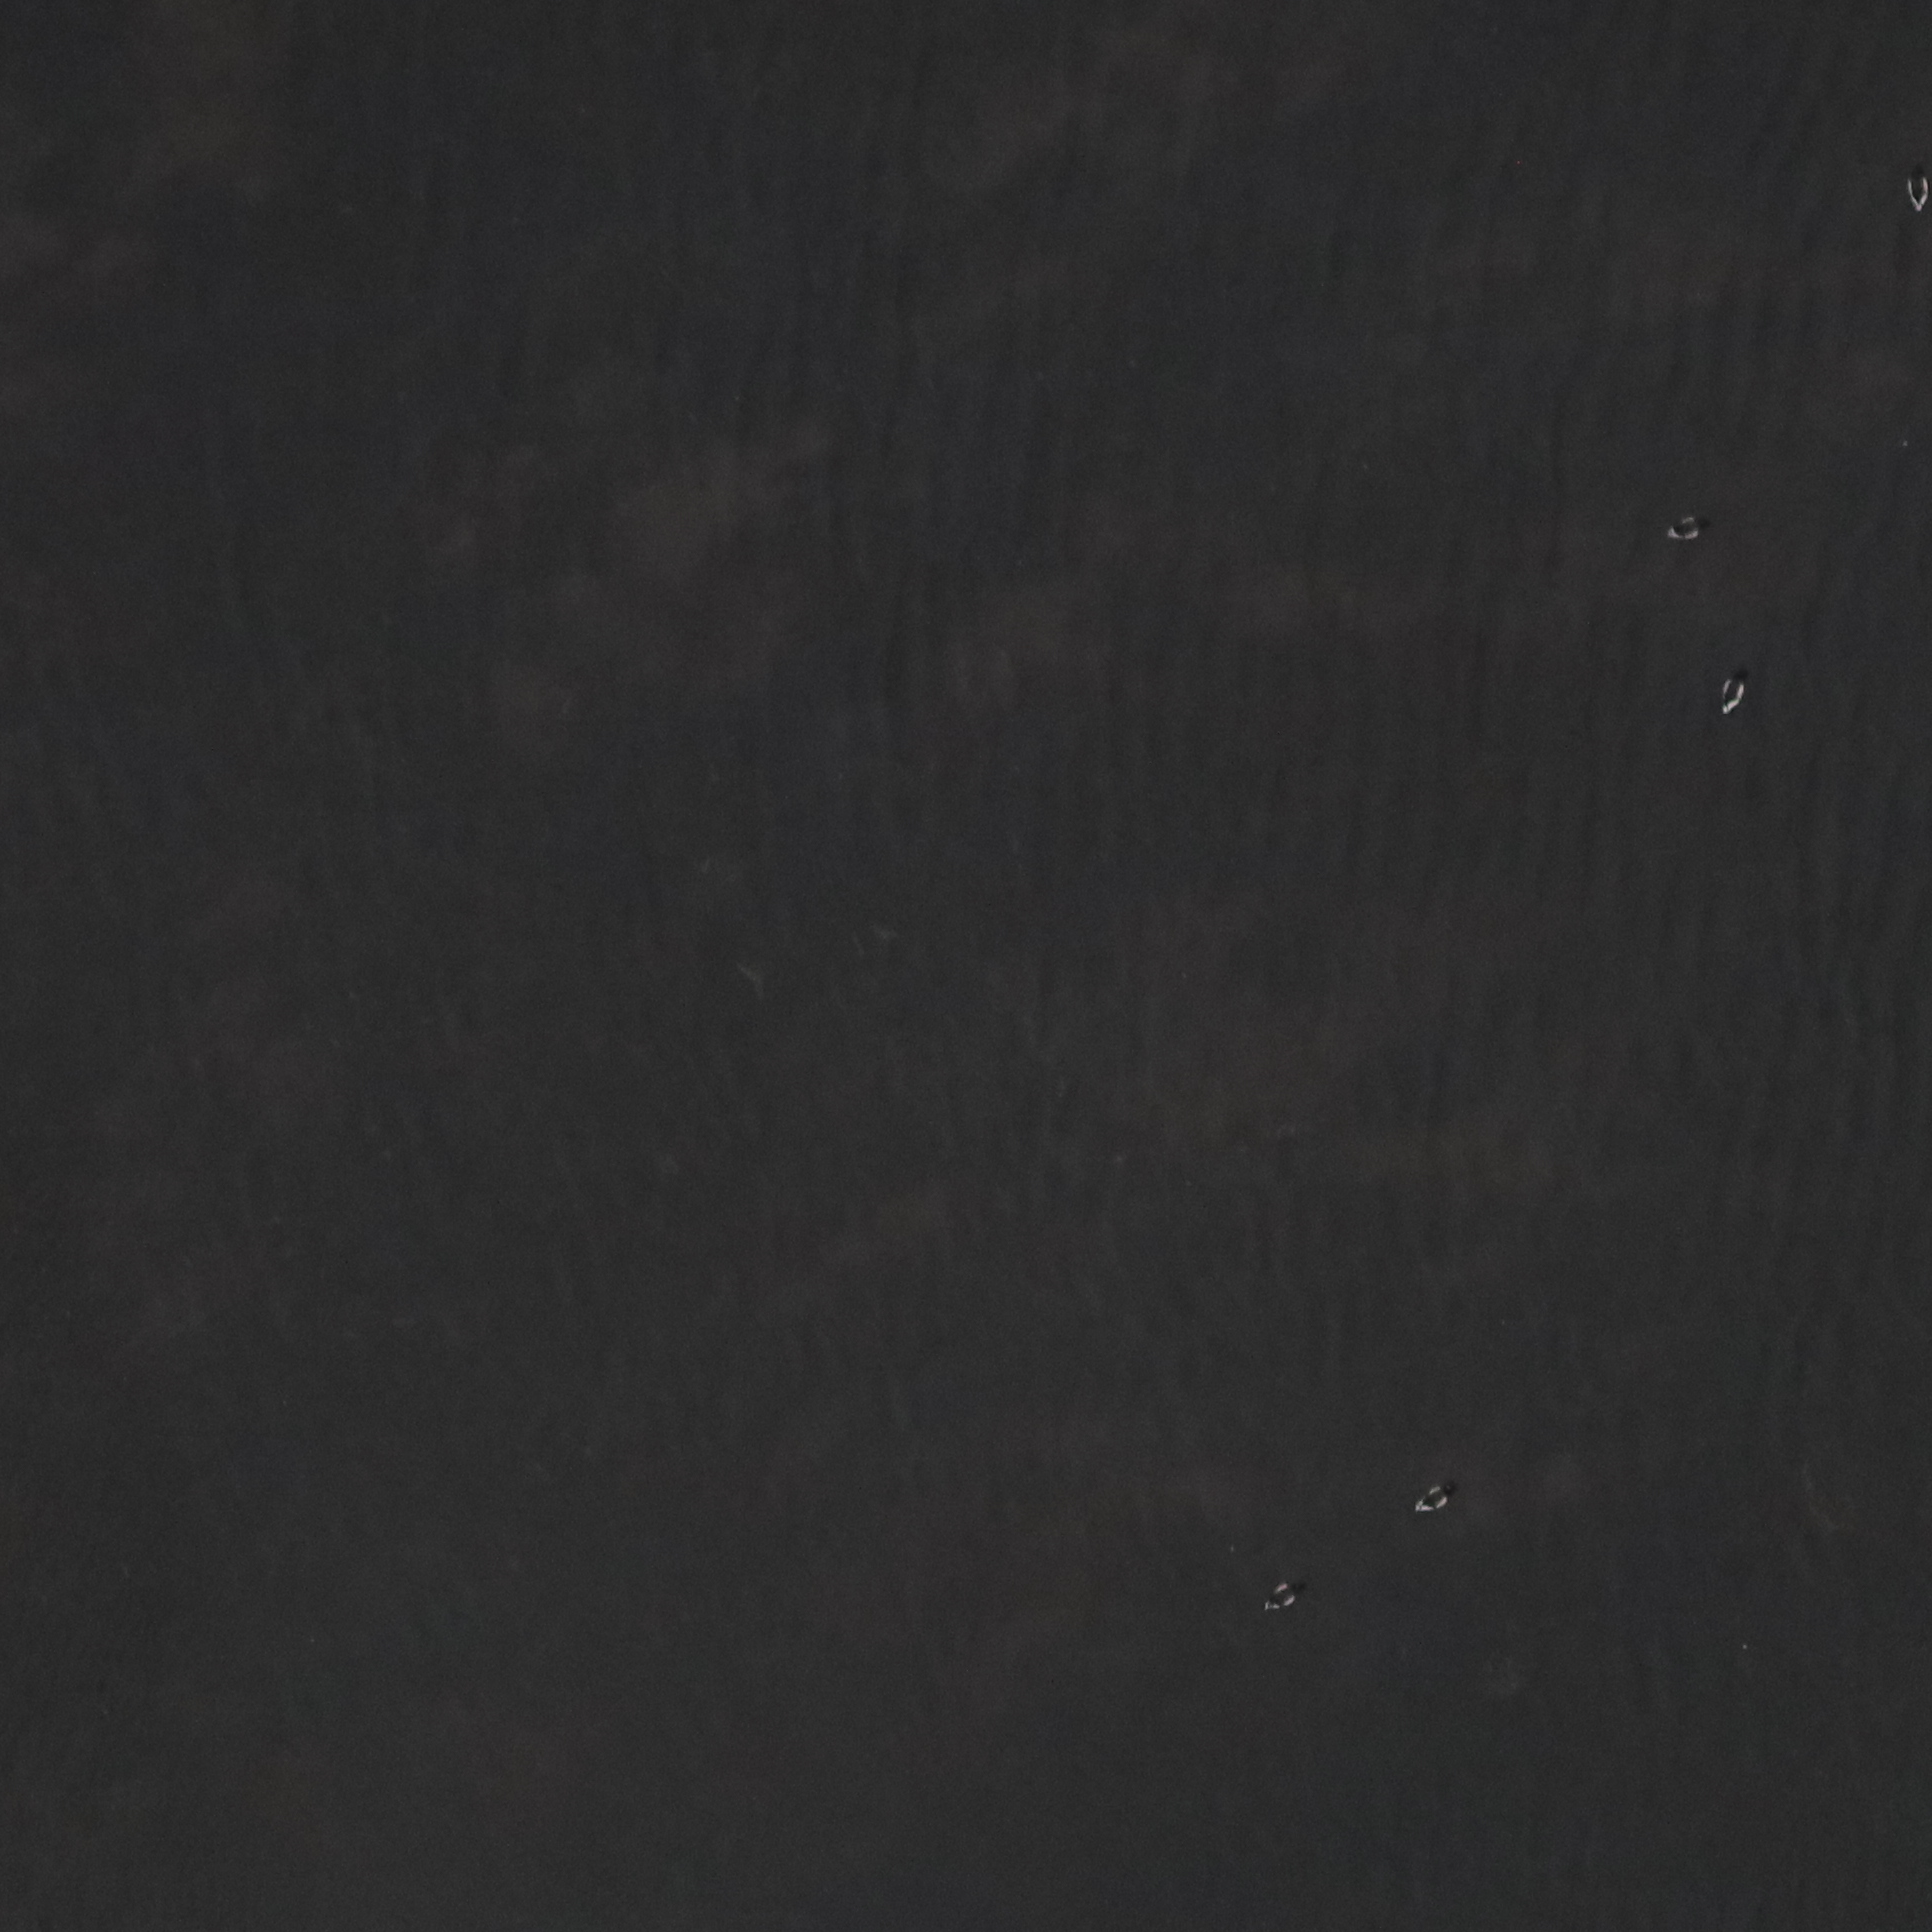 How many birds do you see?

5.